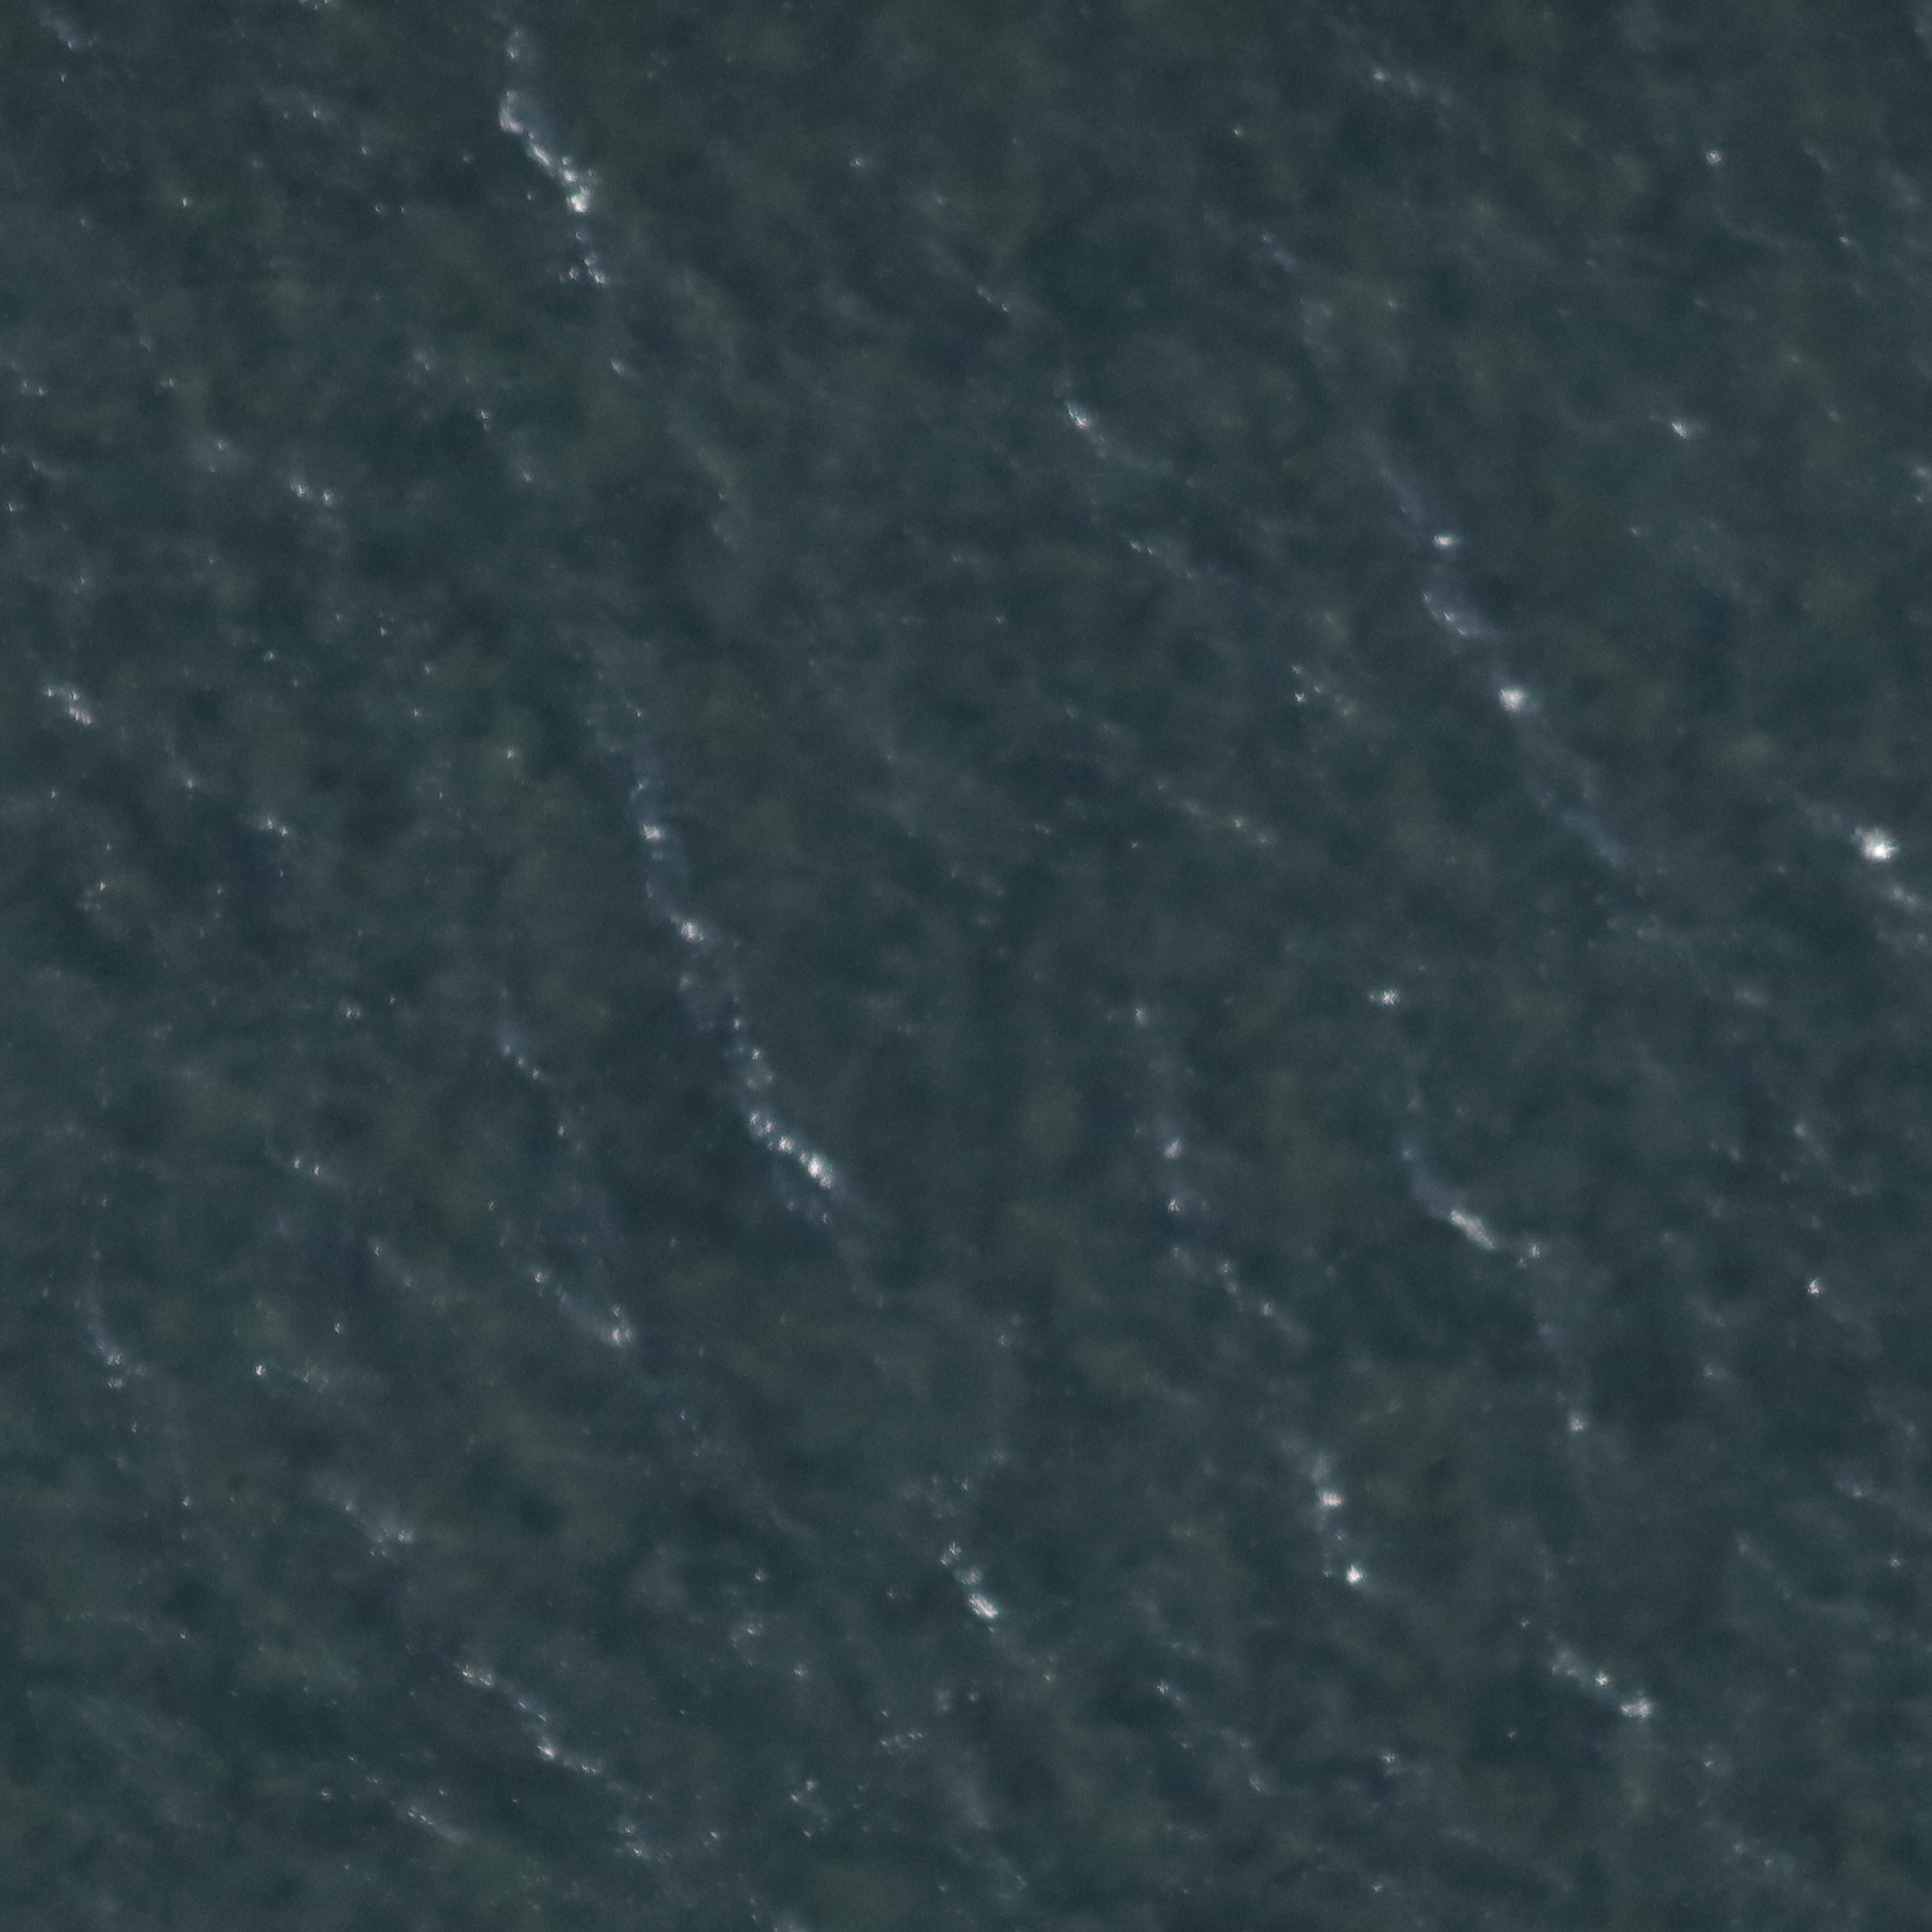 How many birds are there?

0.